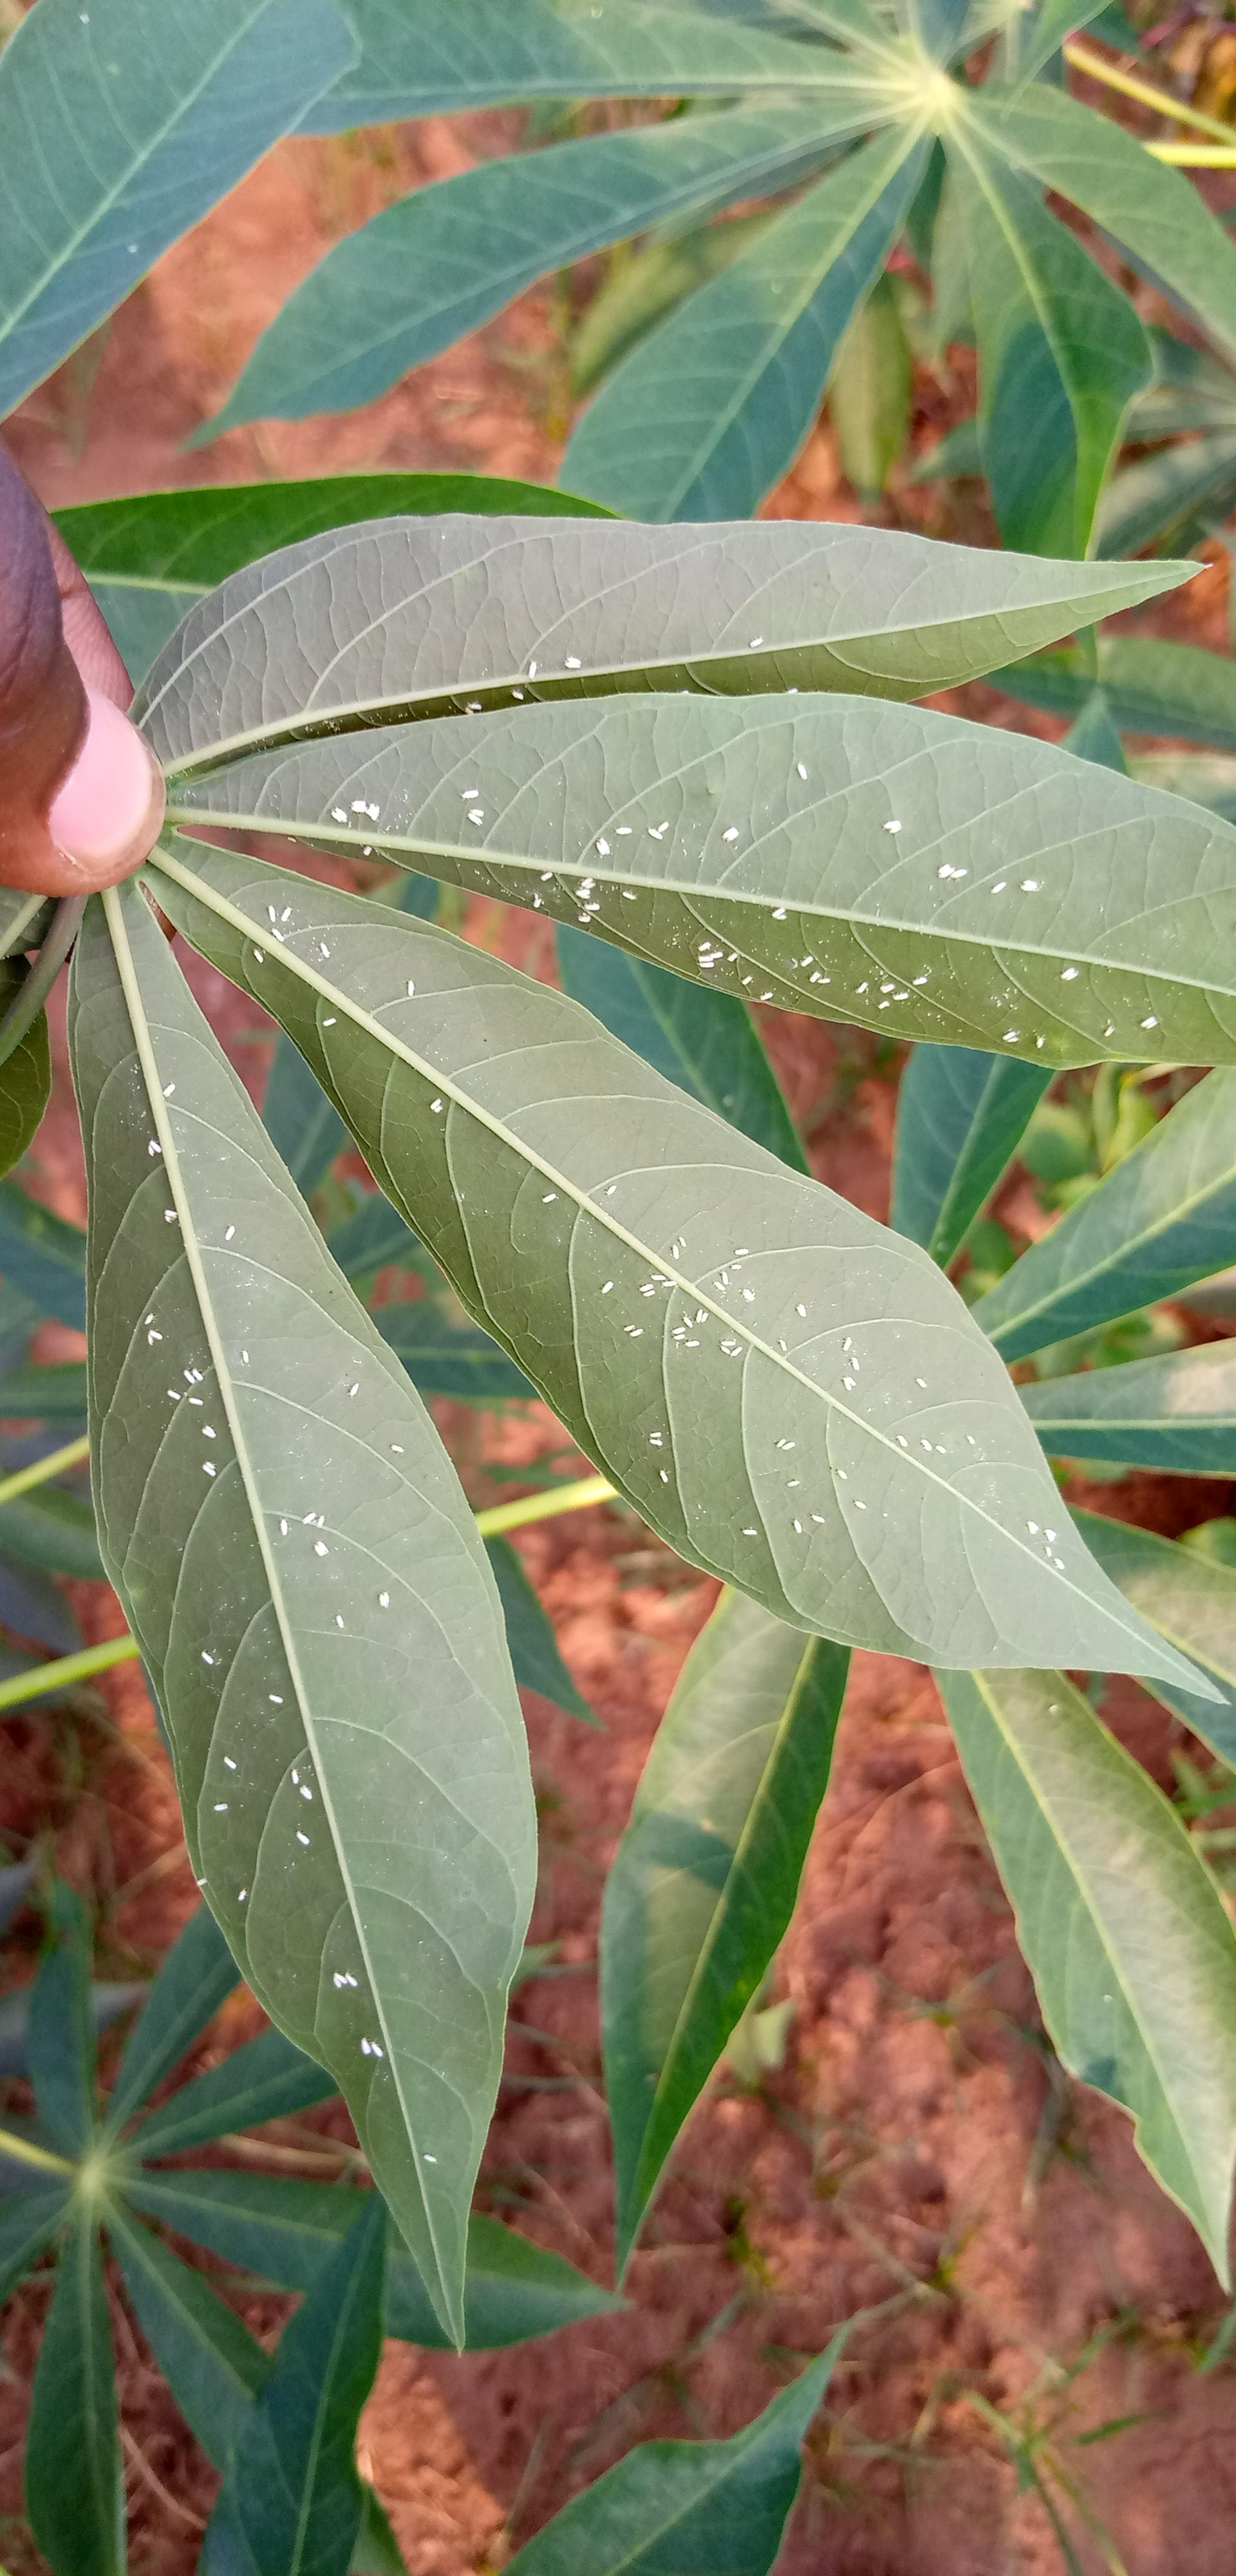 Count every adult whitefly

169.